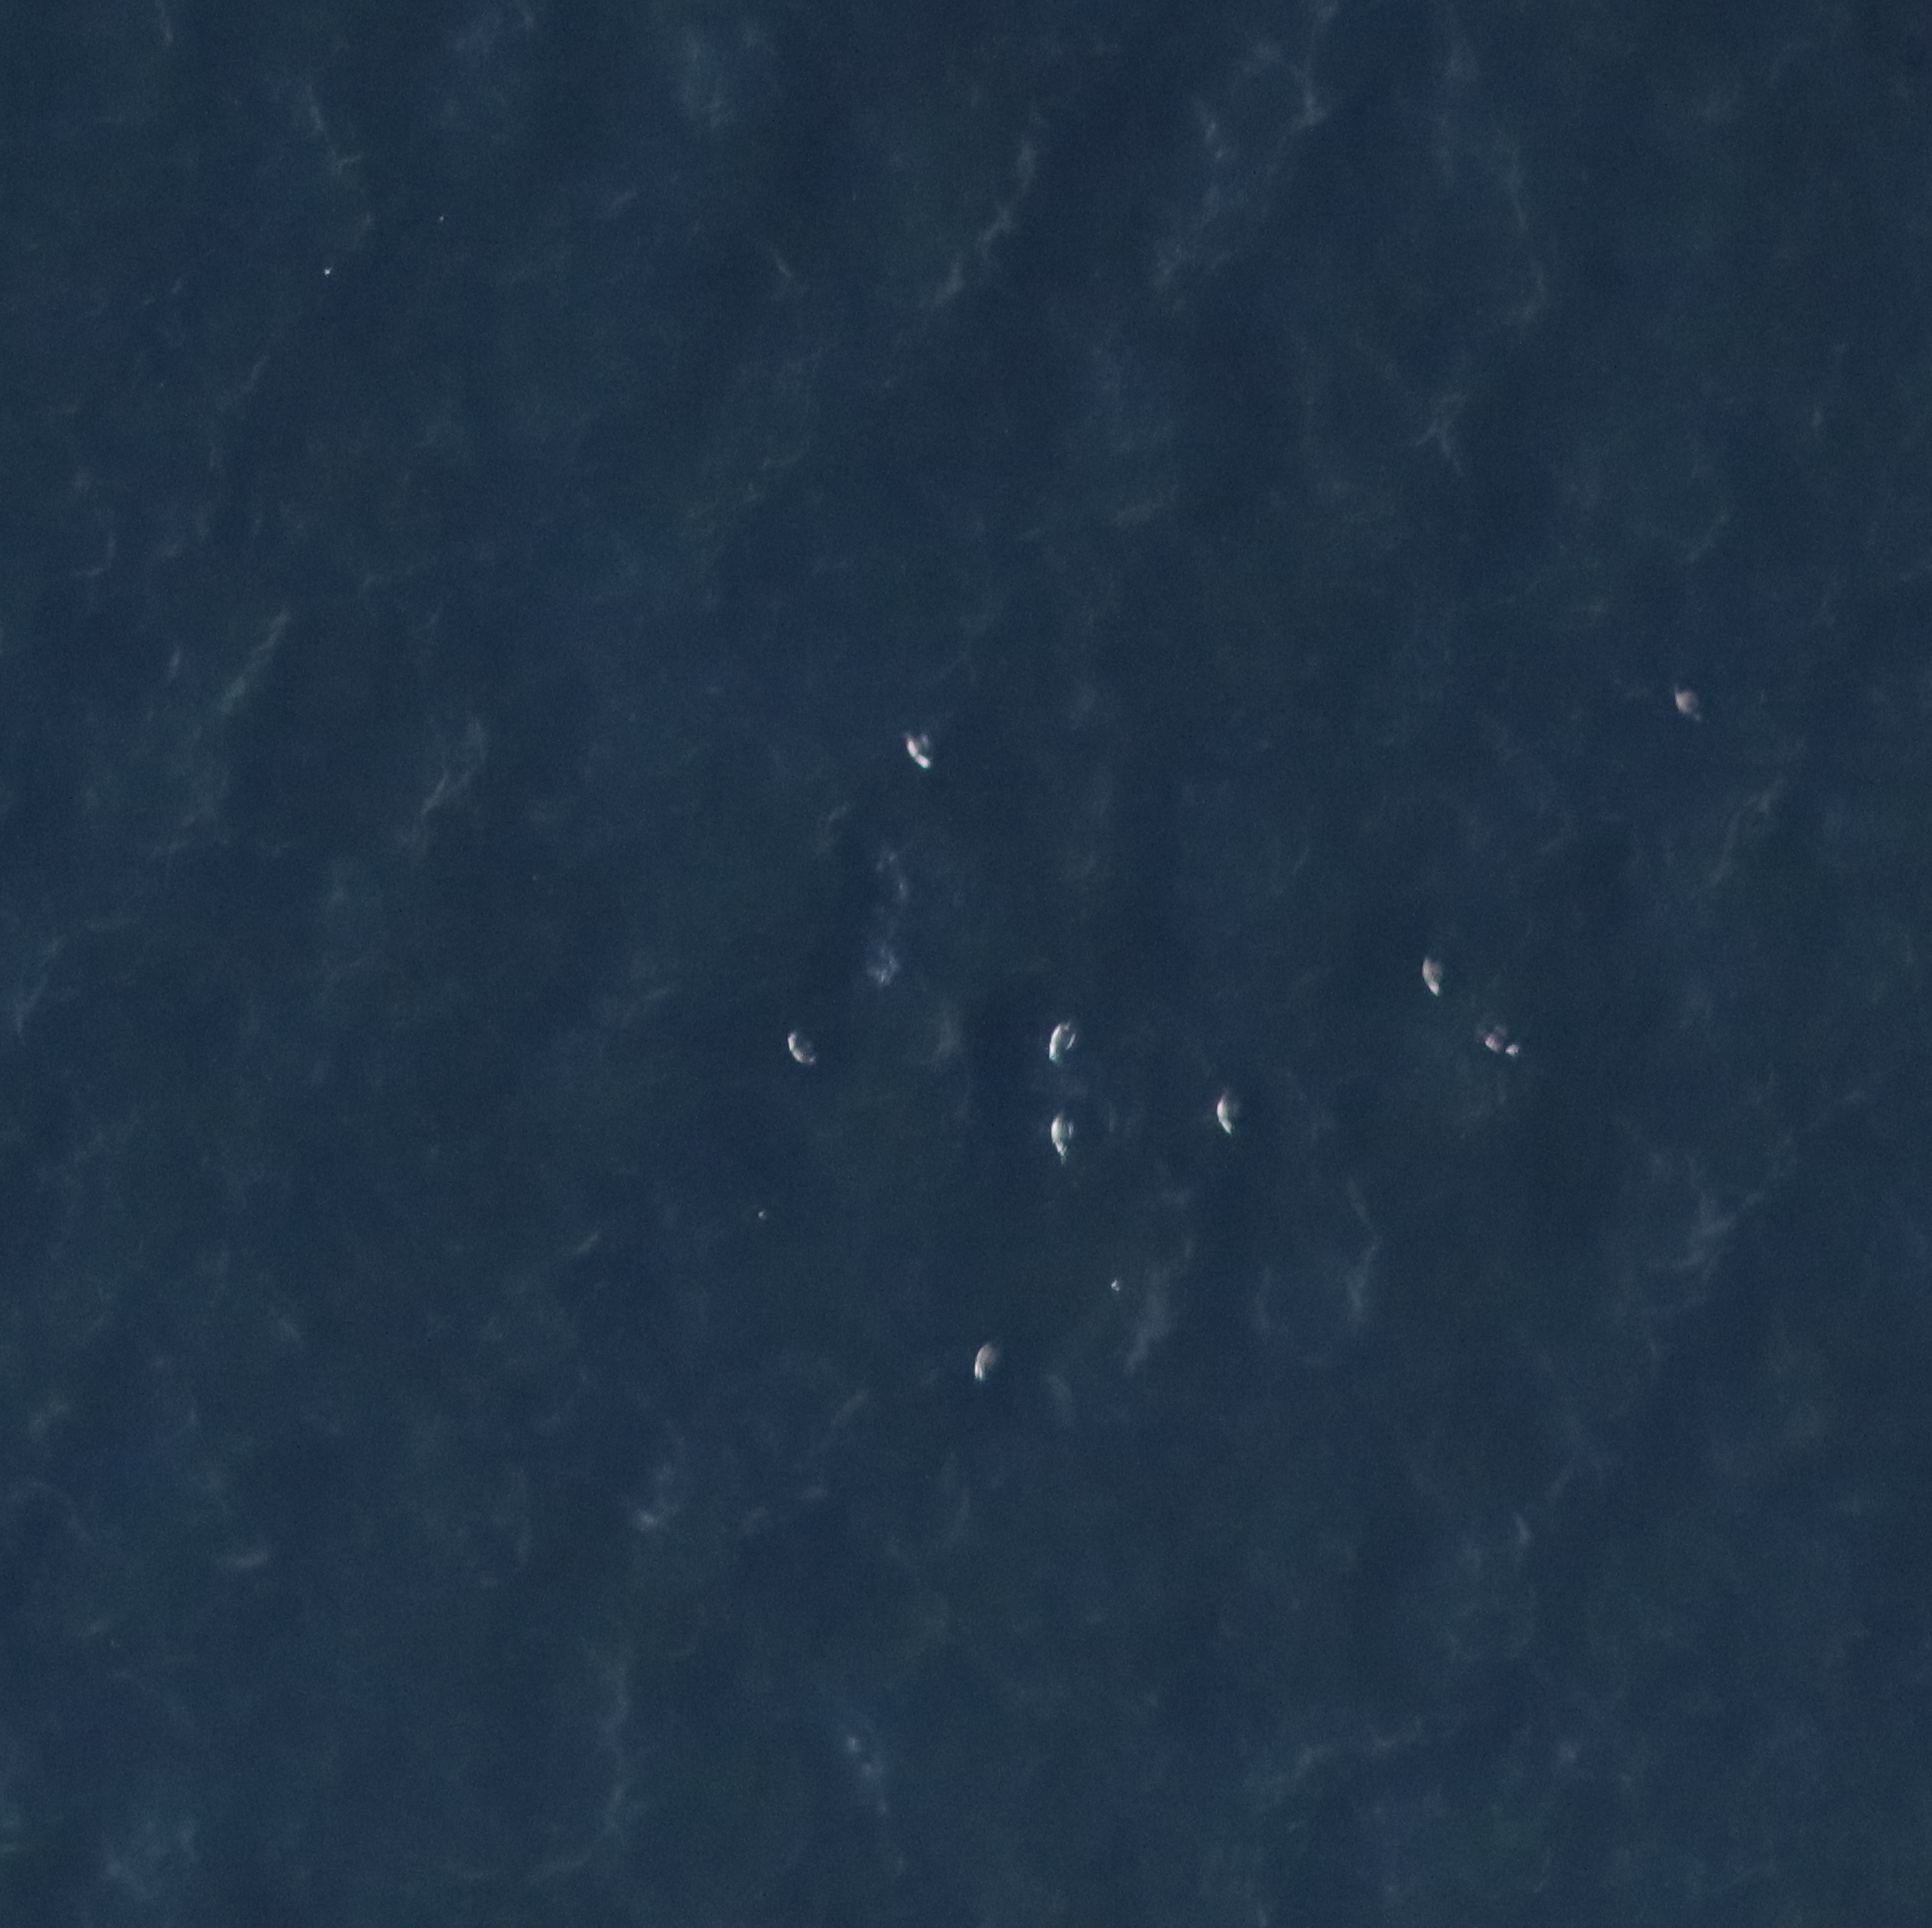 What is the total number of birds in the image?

9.